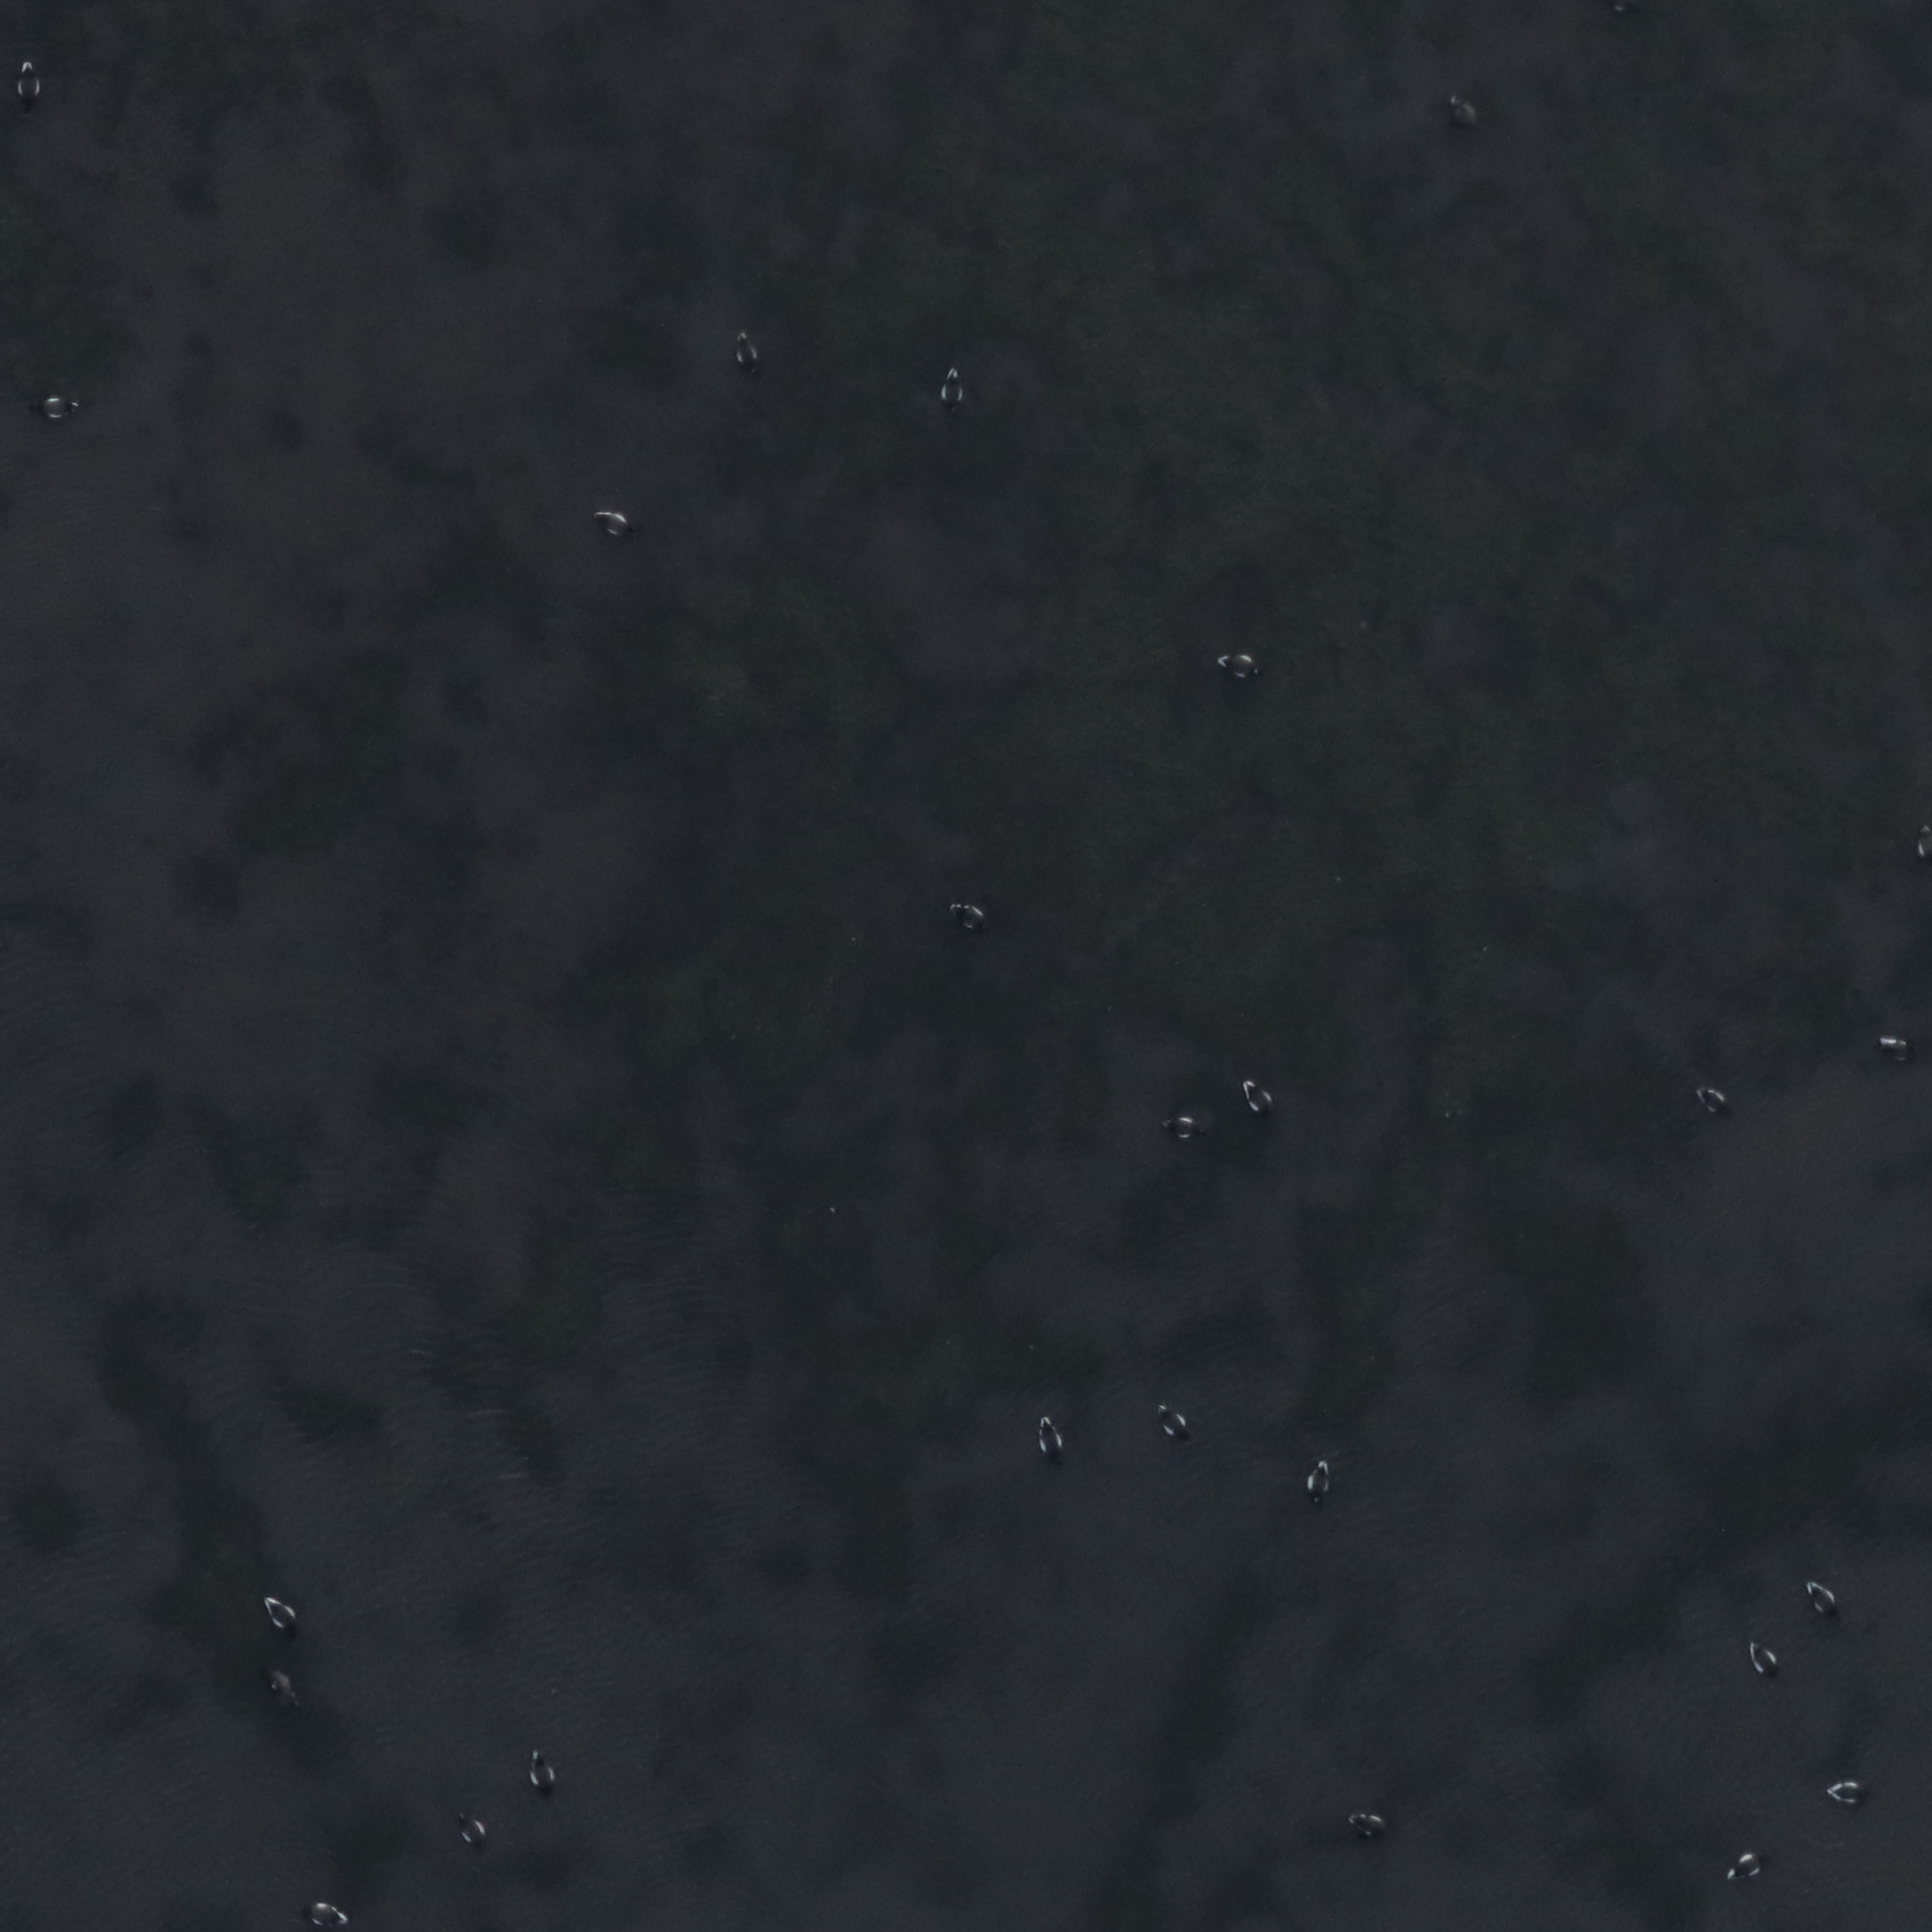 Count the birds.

26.